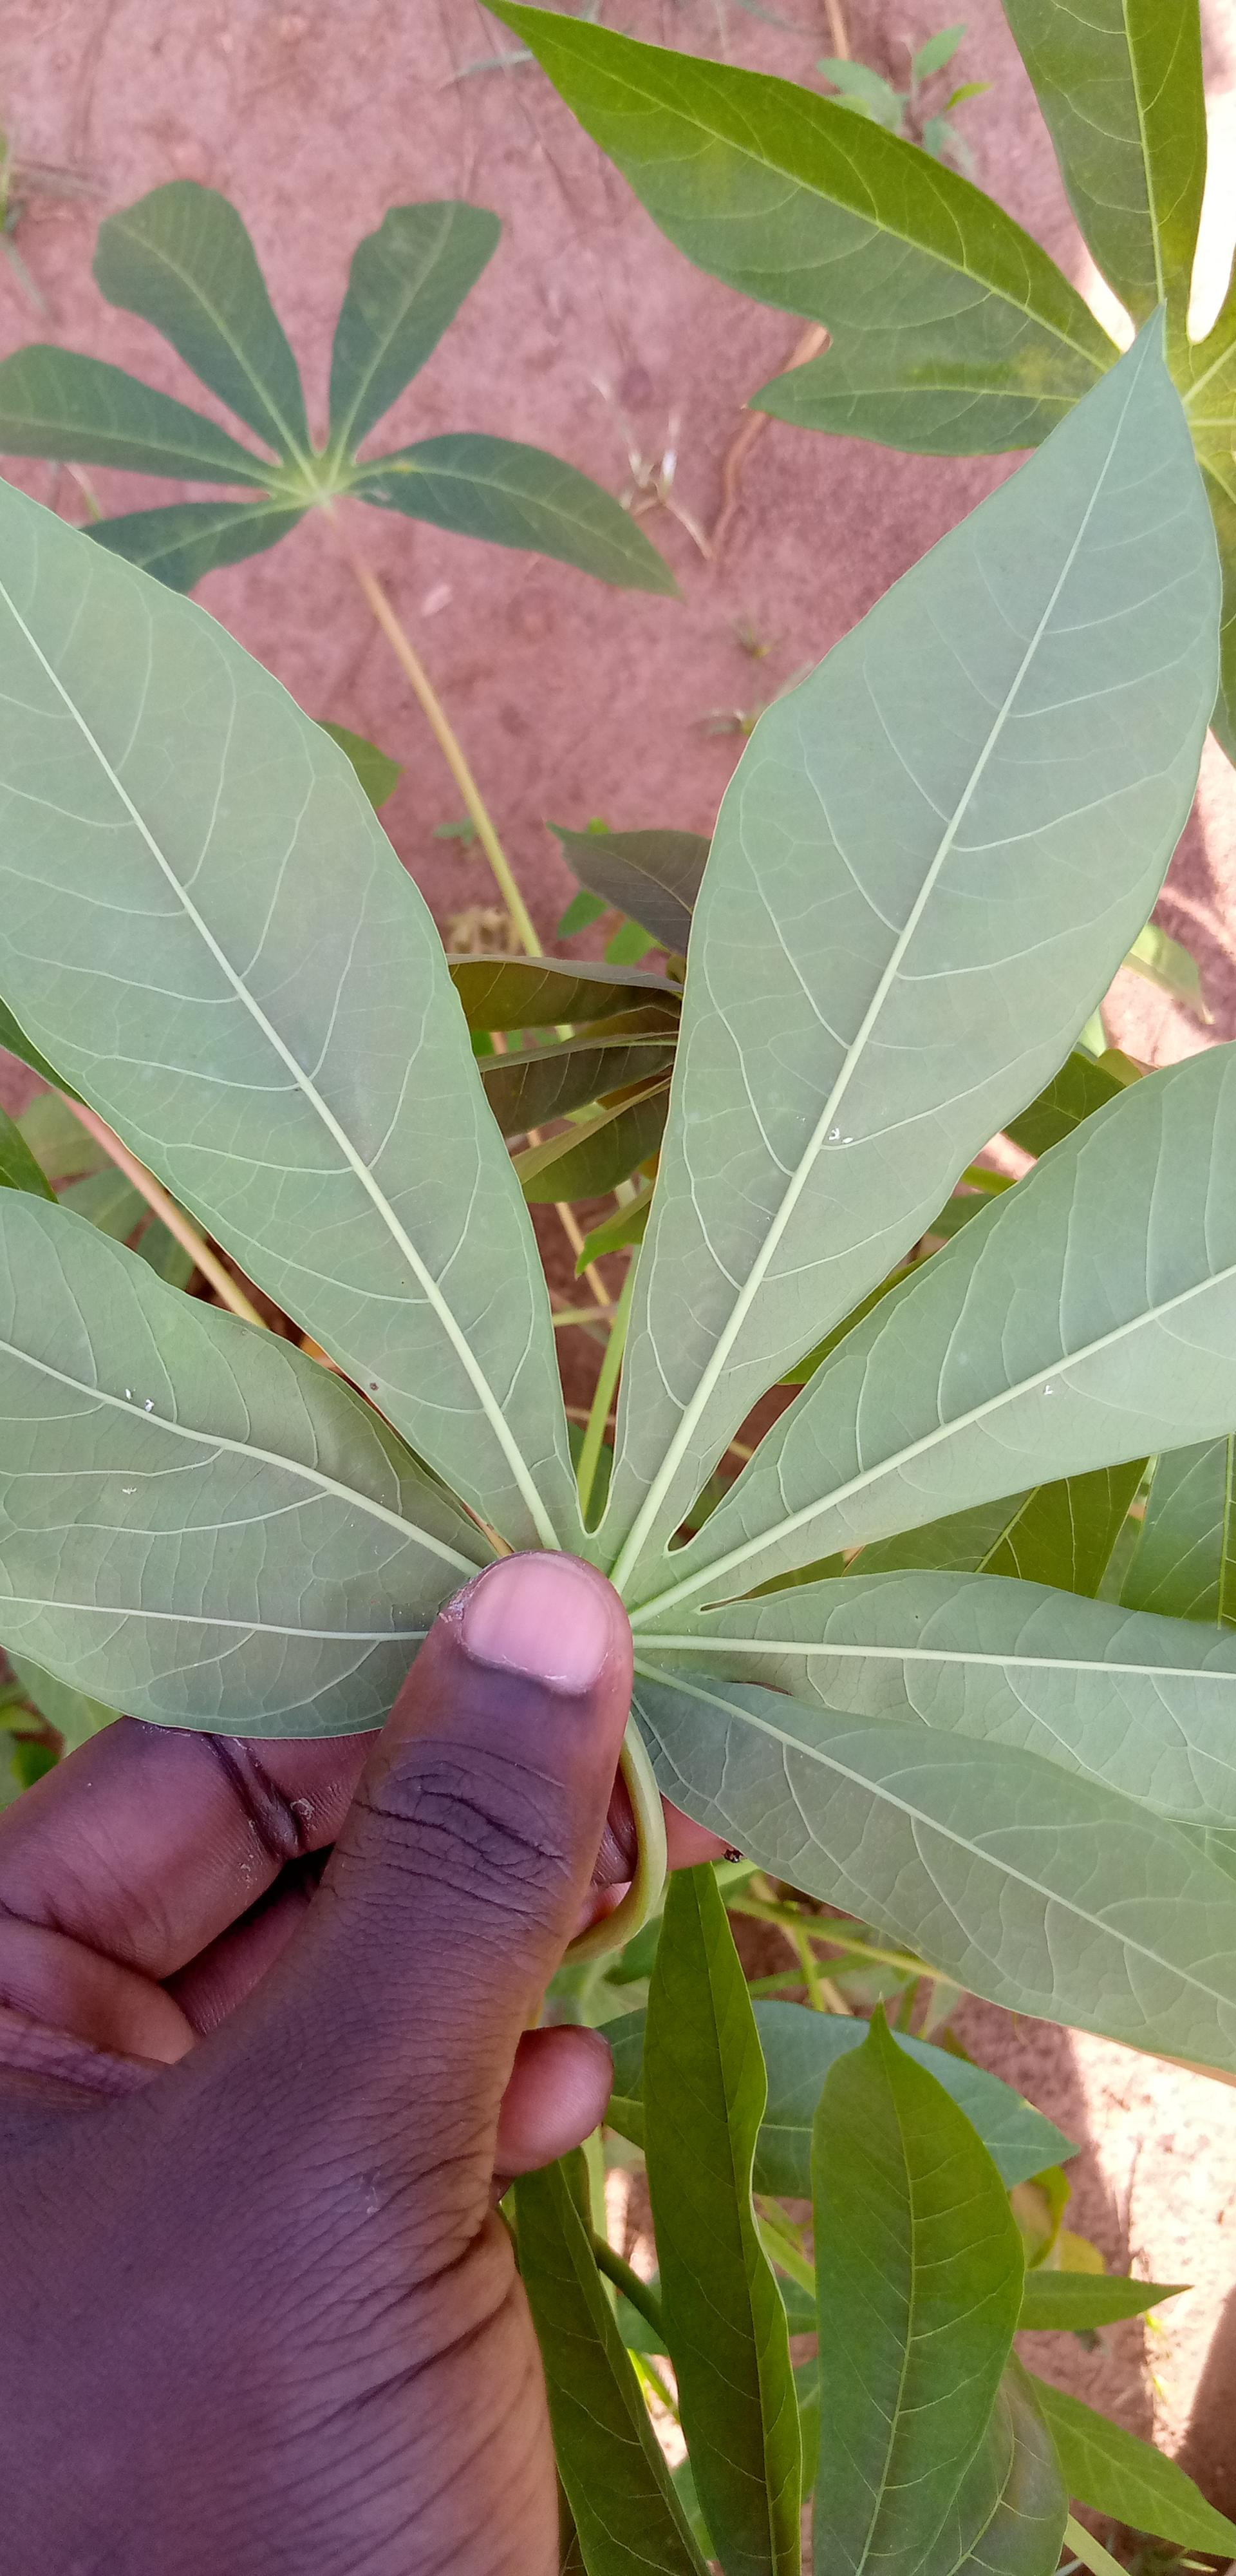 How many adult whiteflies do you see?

6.